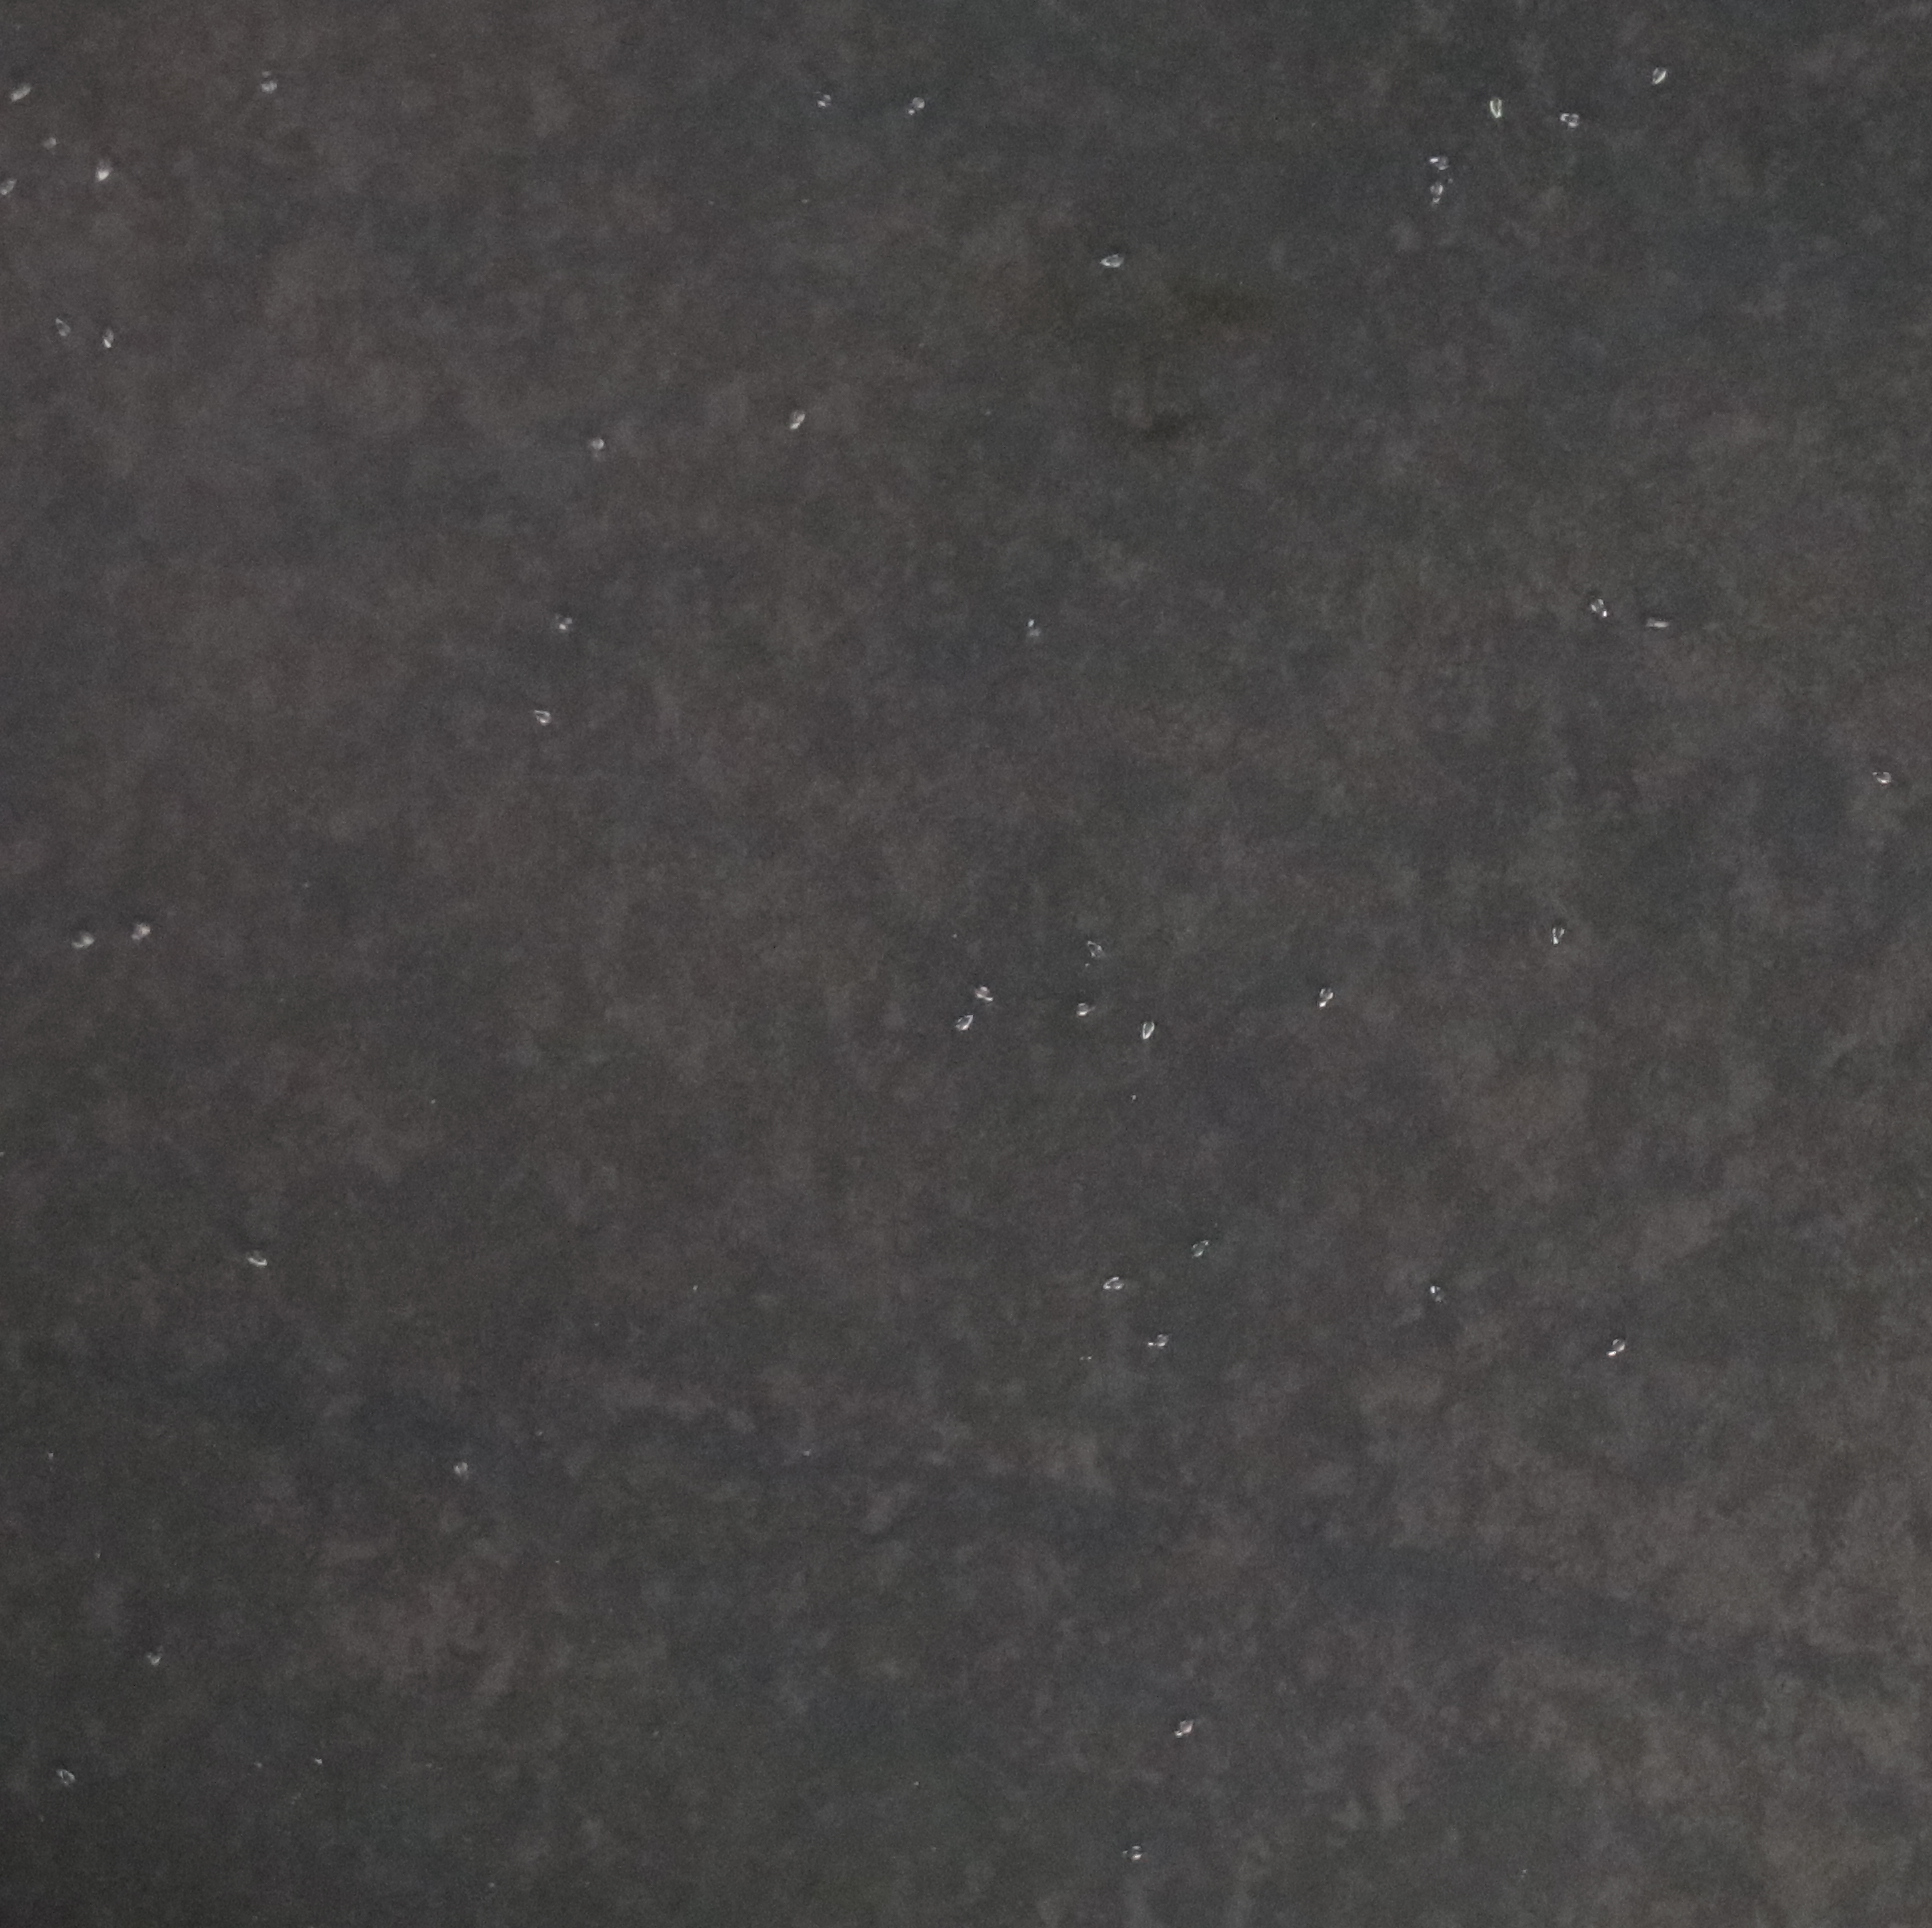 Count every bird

43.